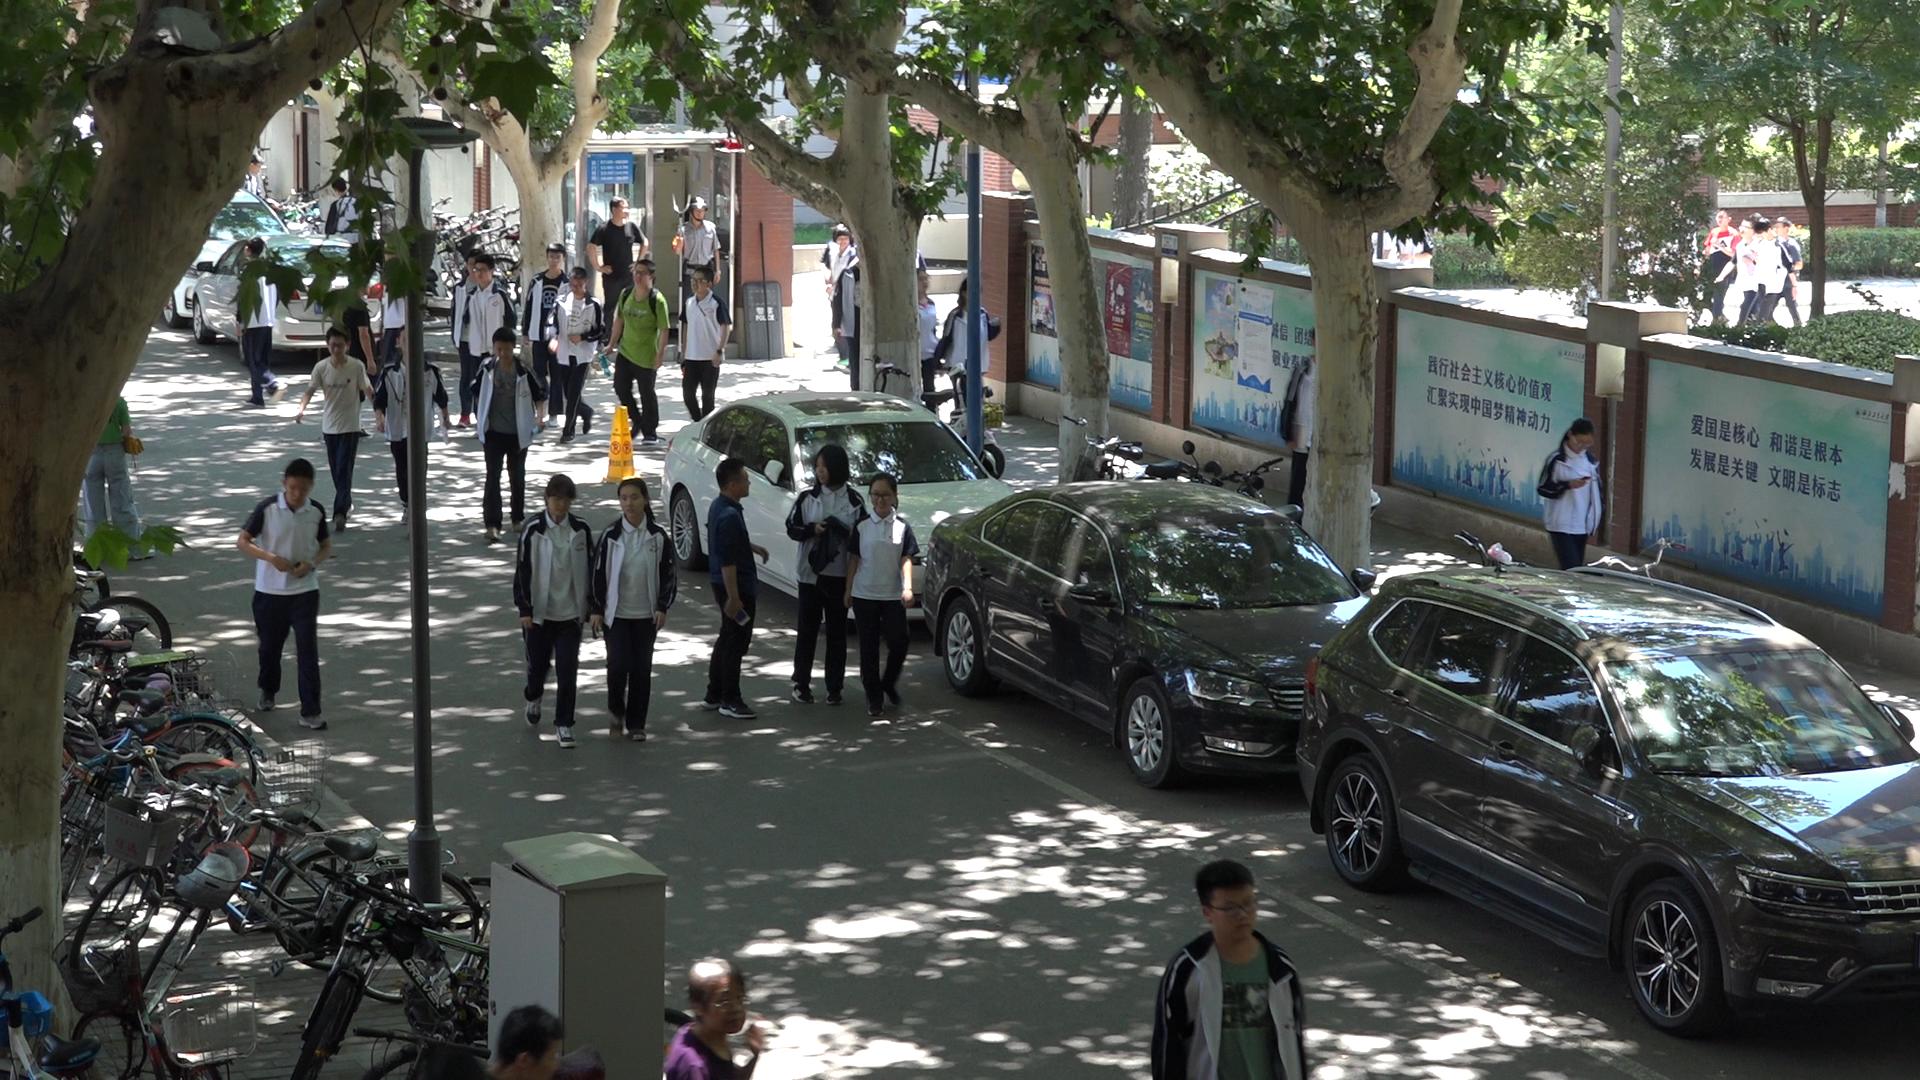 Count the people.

27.